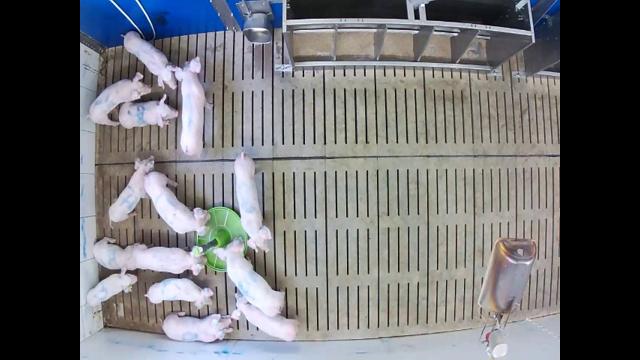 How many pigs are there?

14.